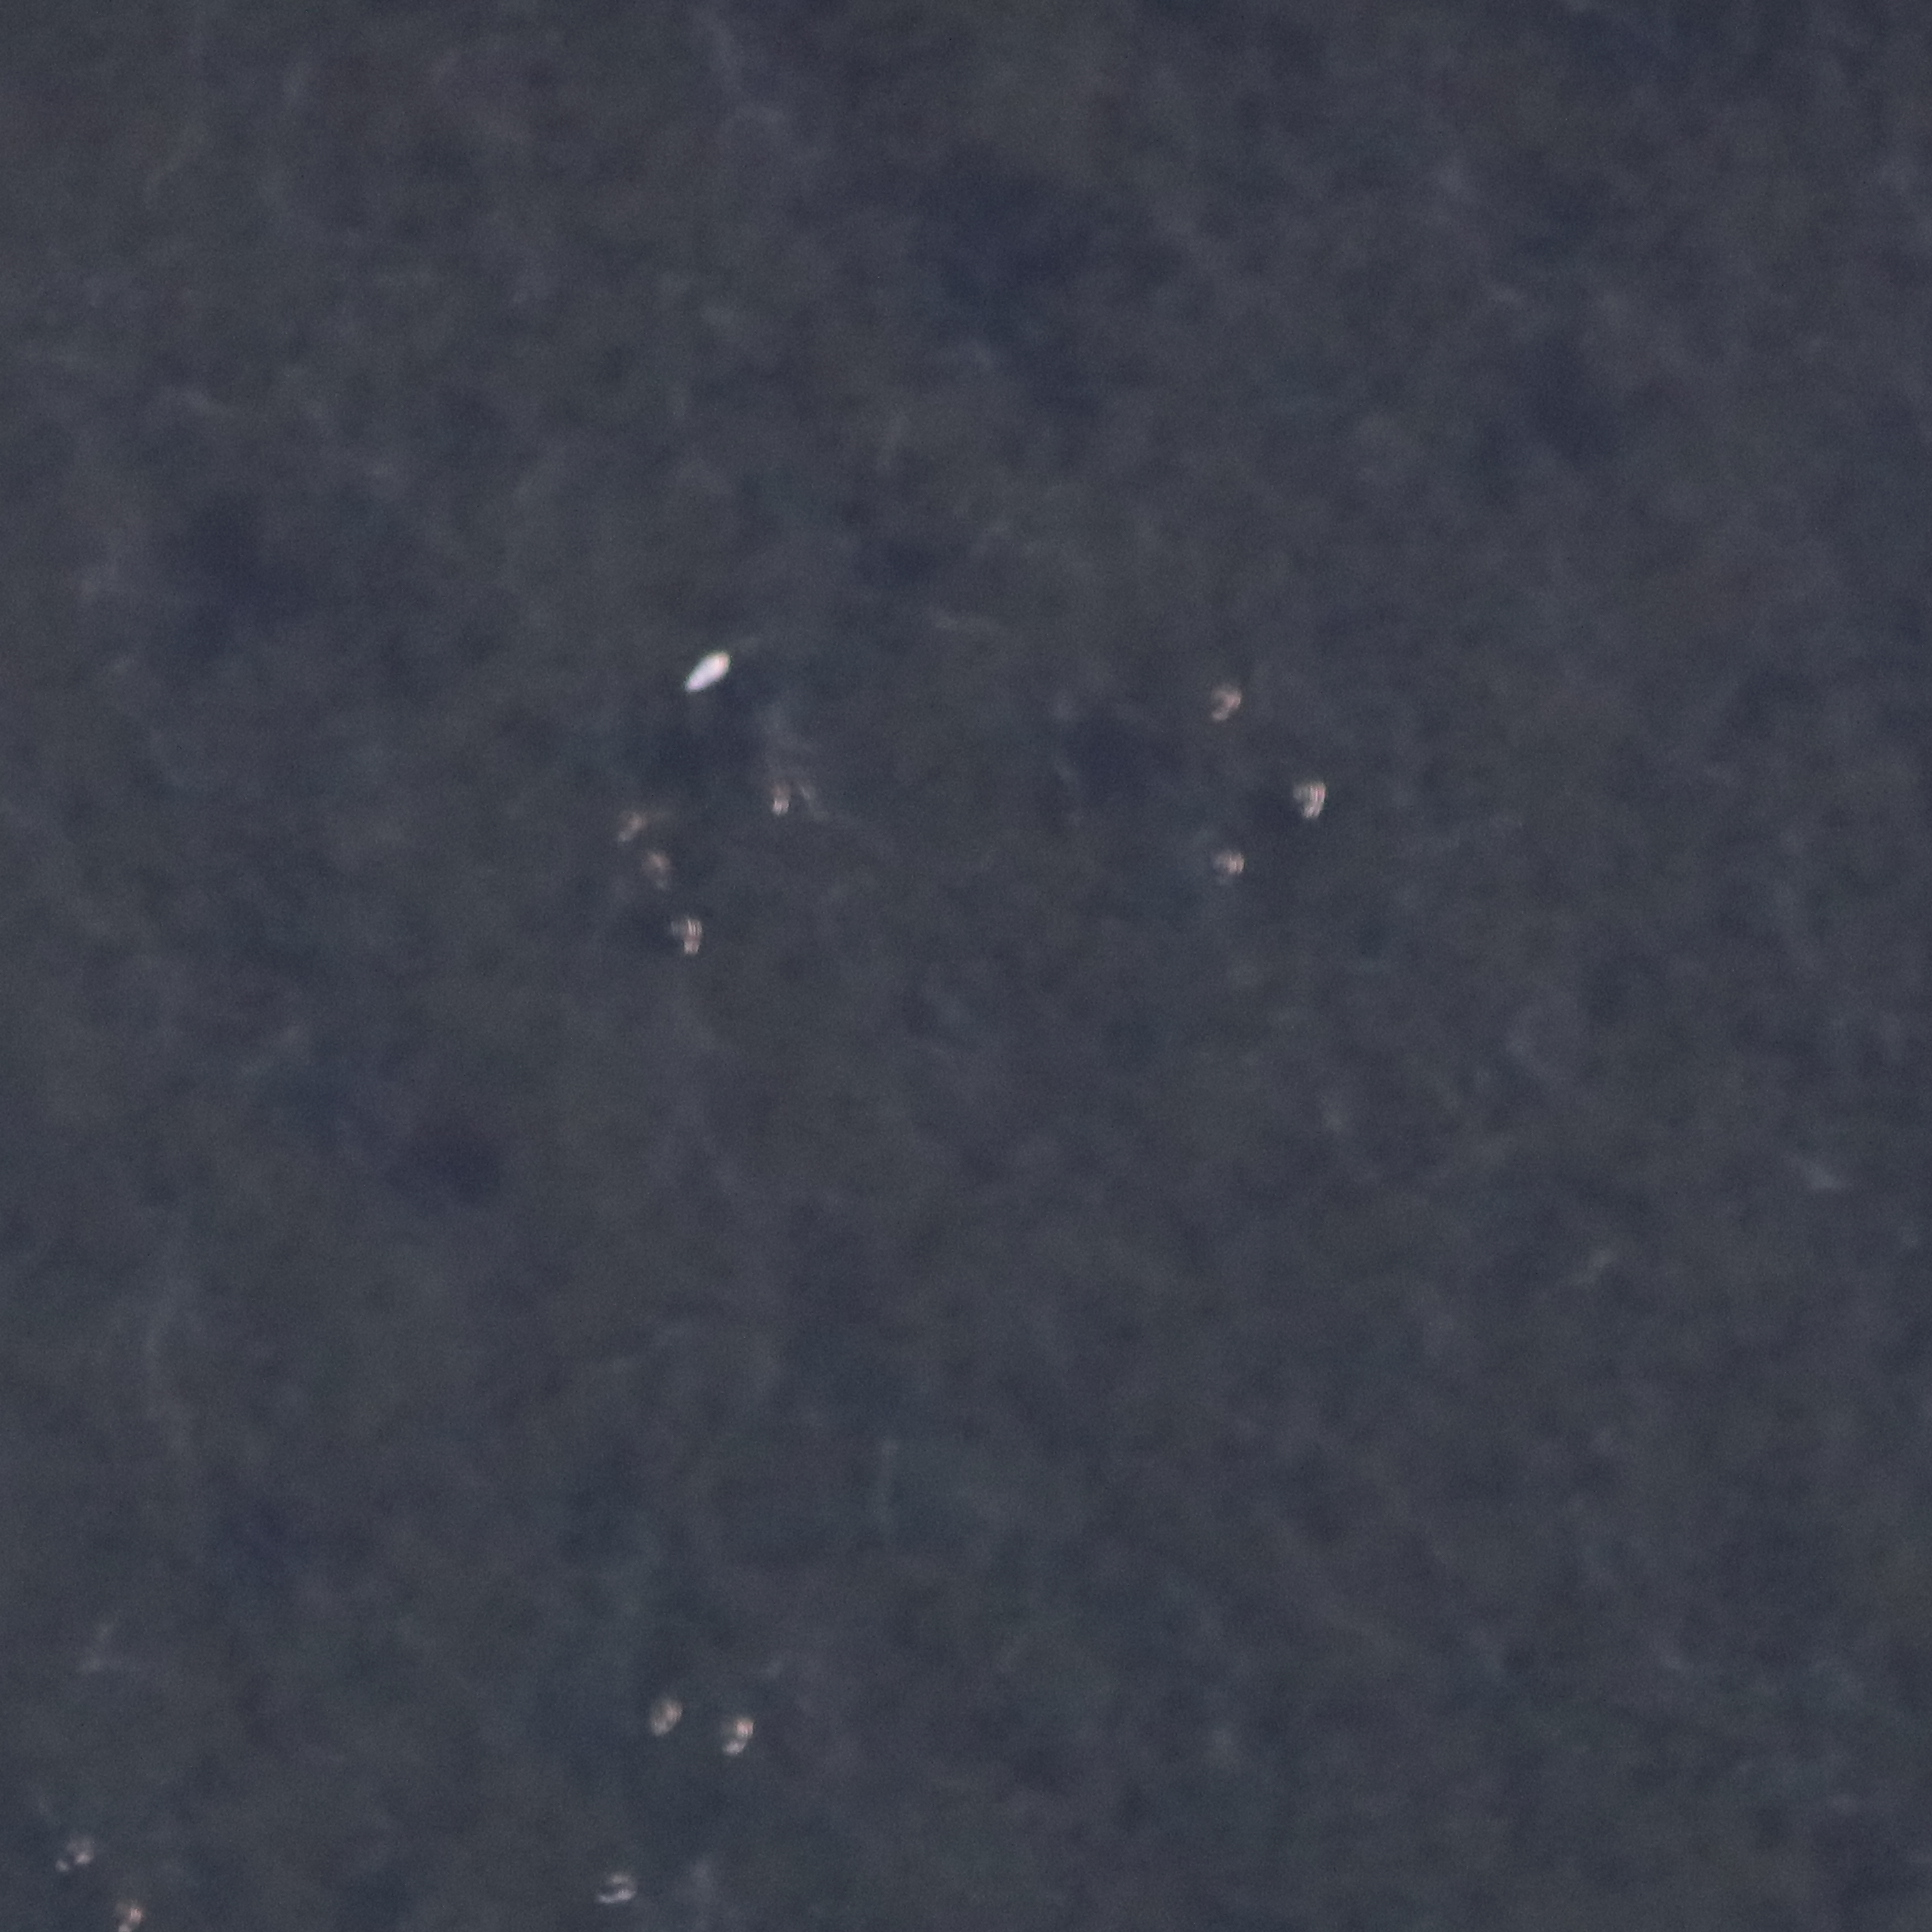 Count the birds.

13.